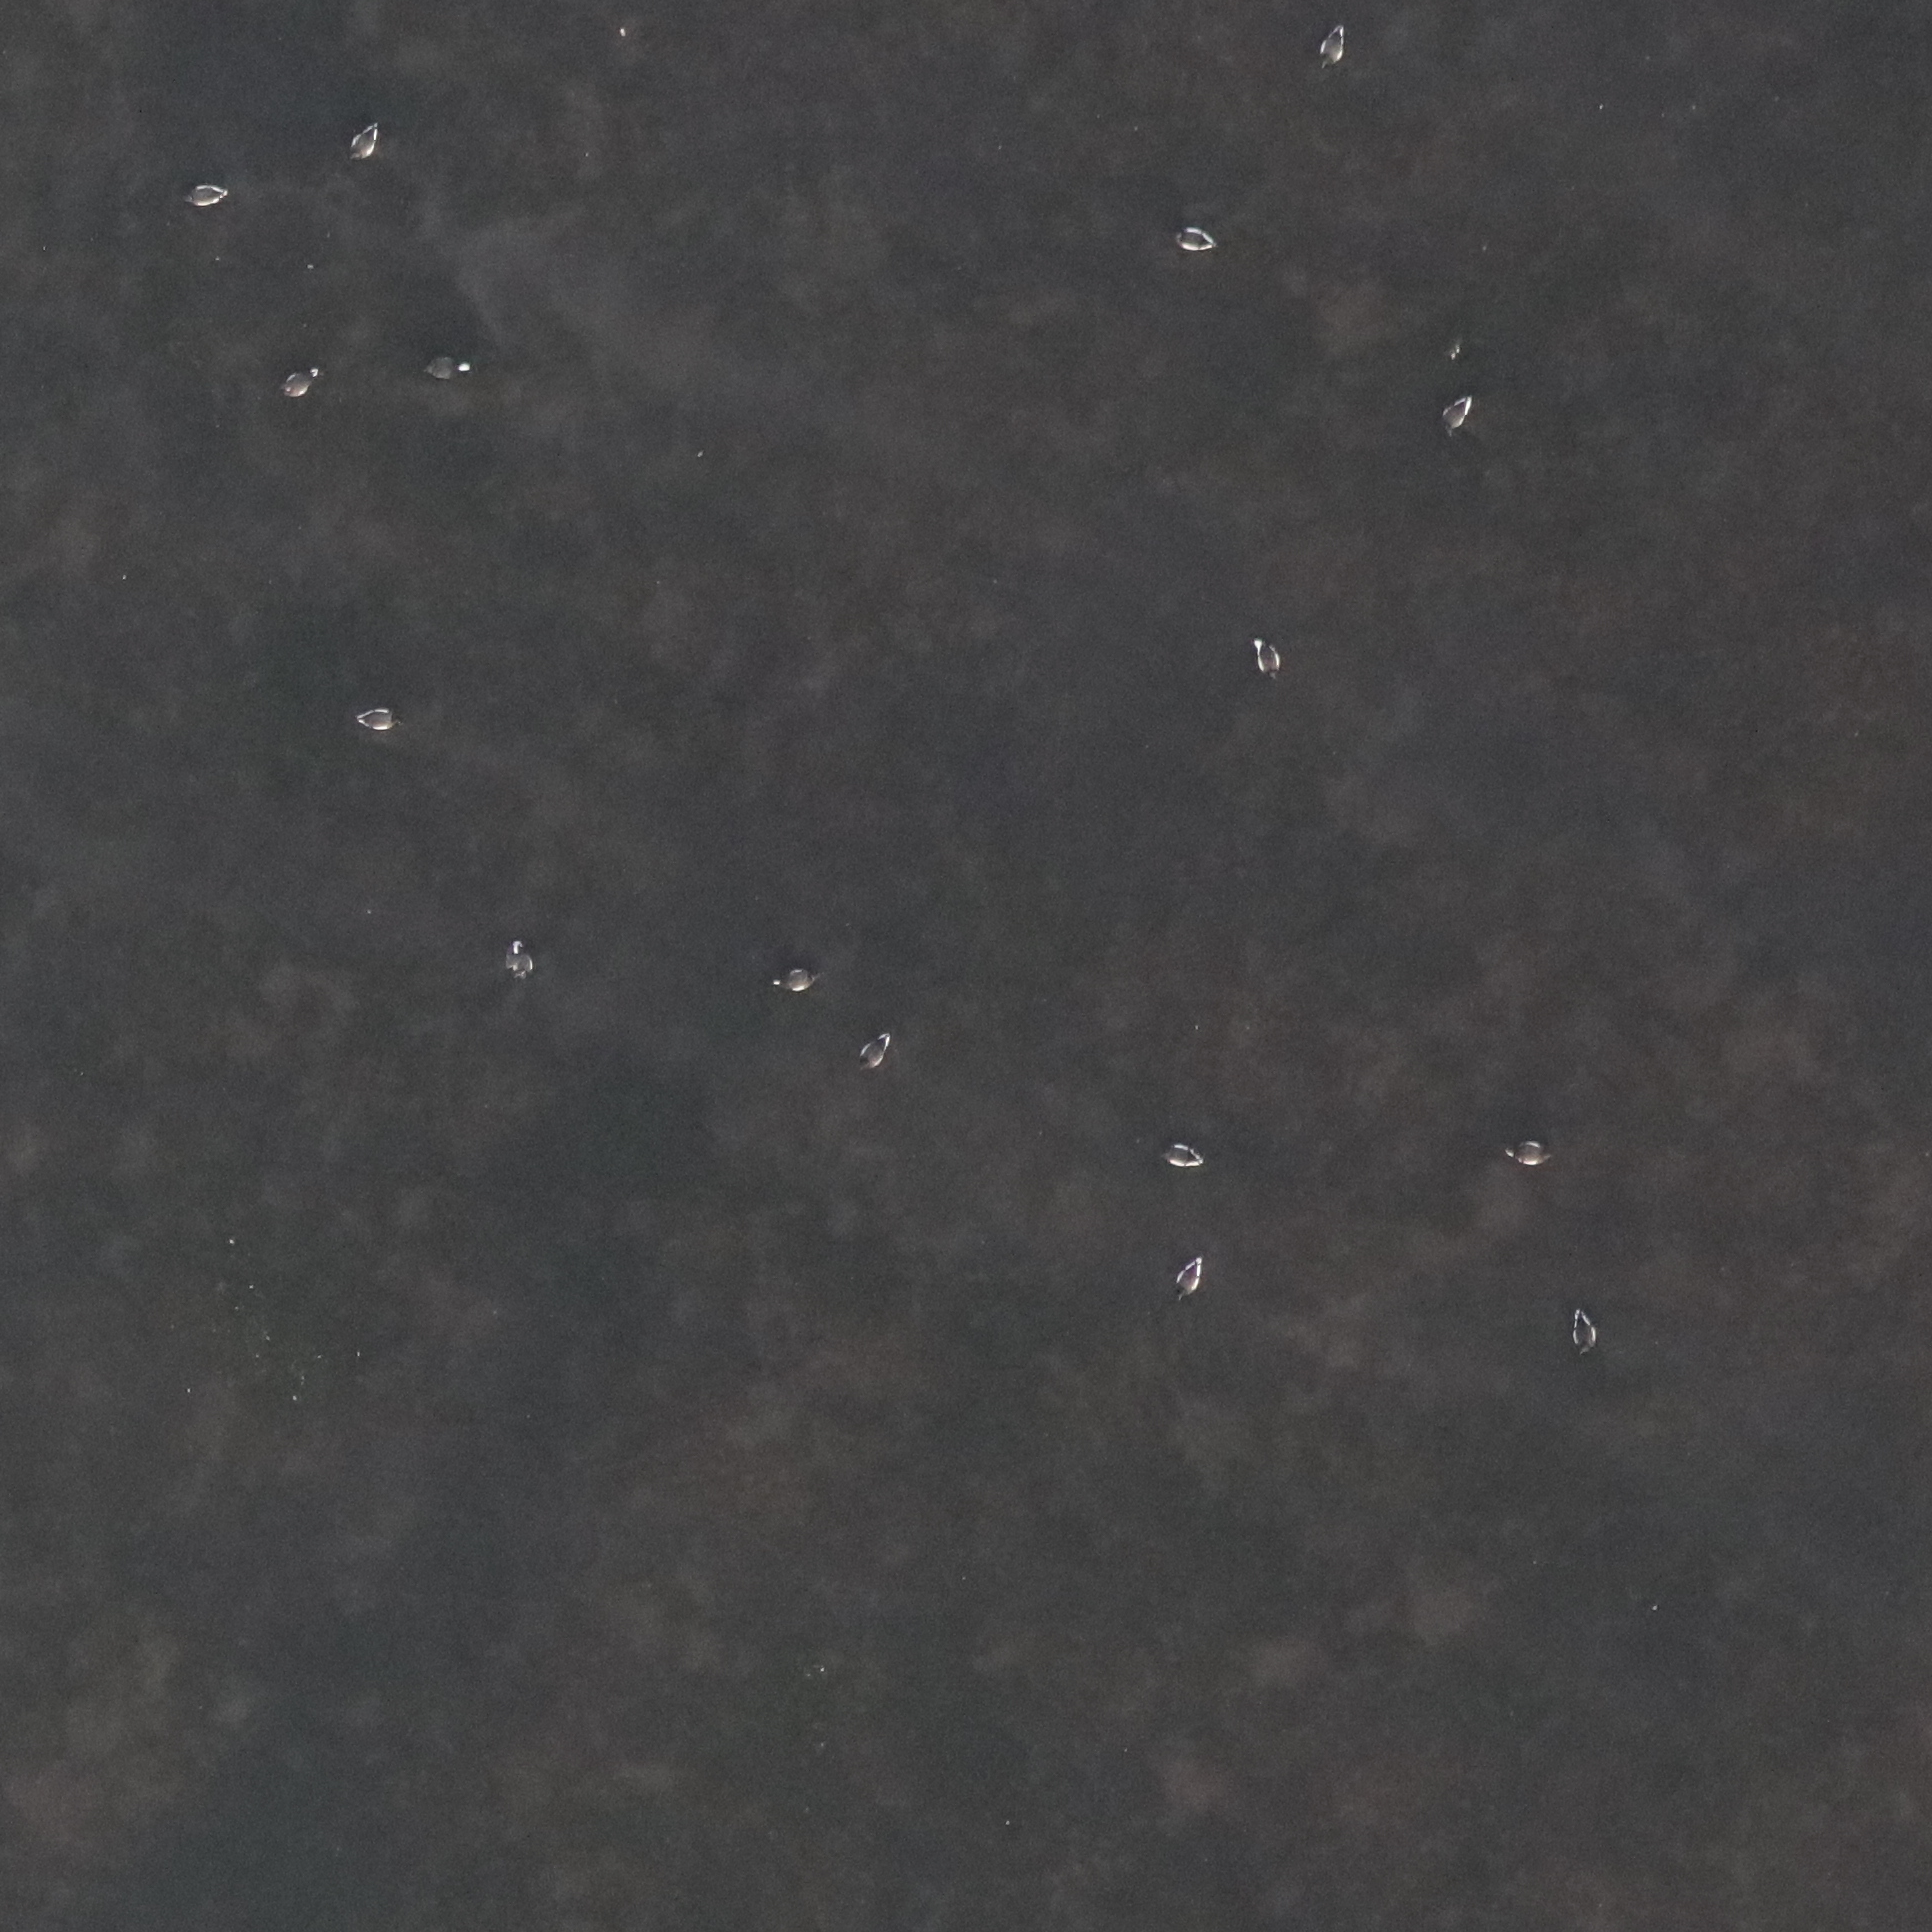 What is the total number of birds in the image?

16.